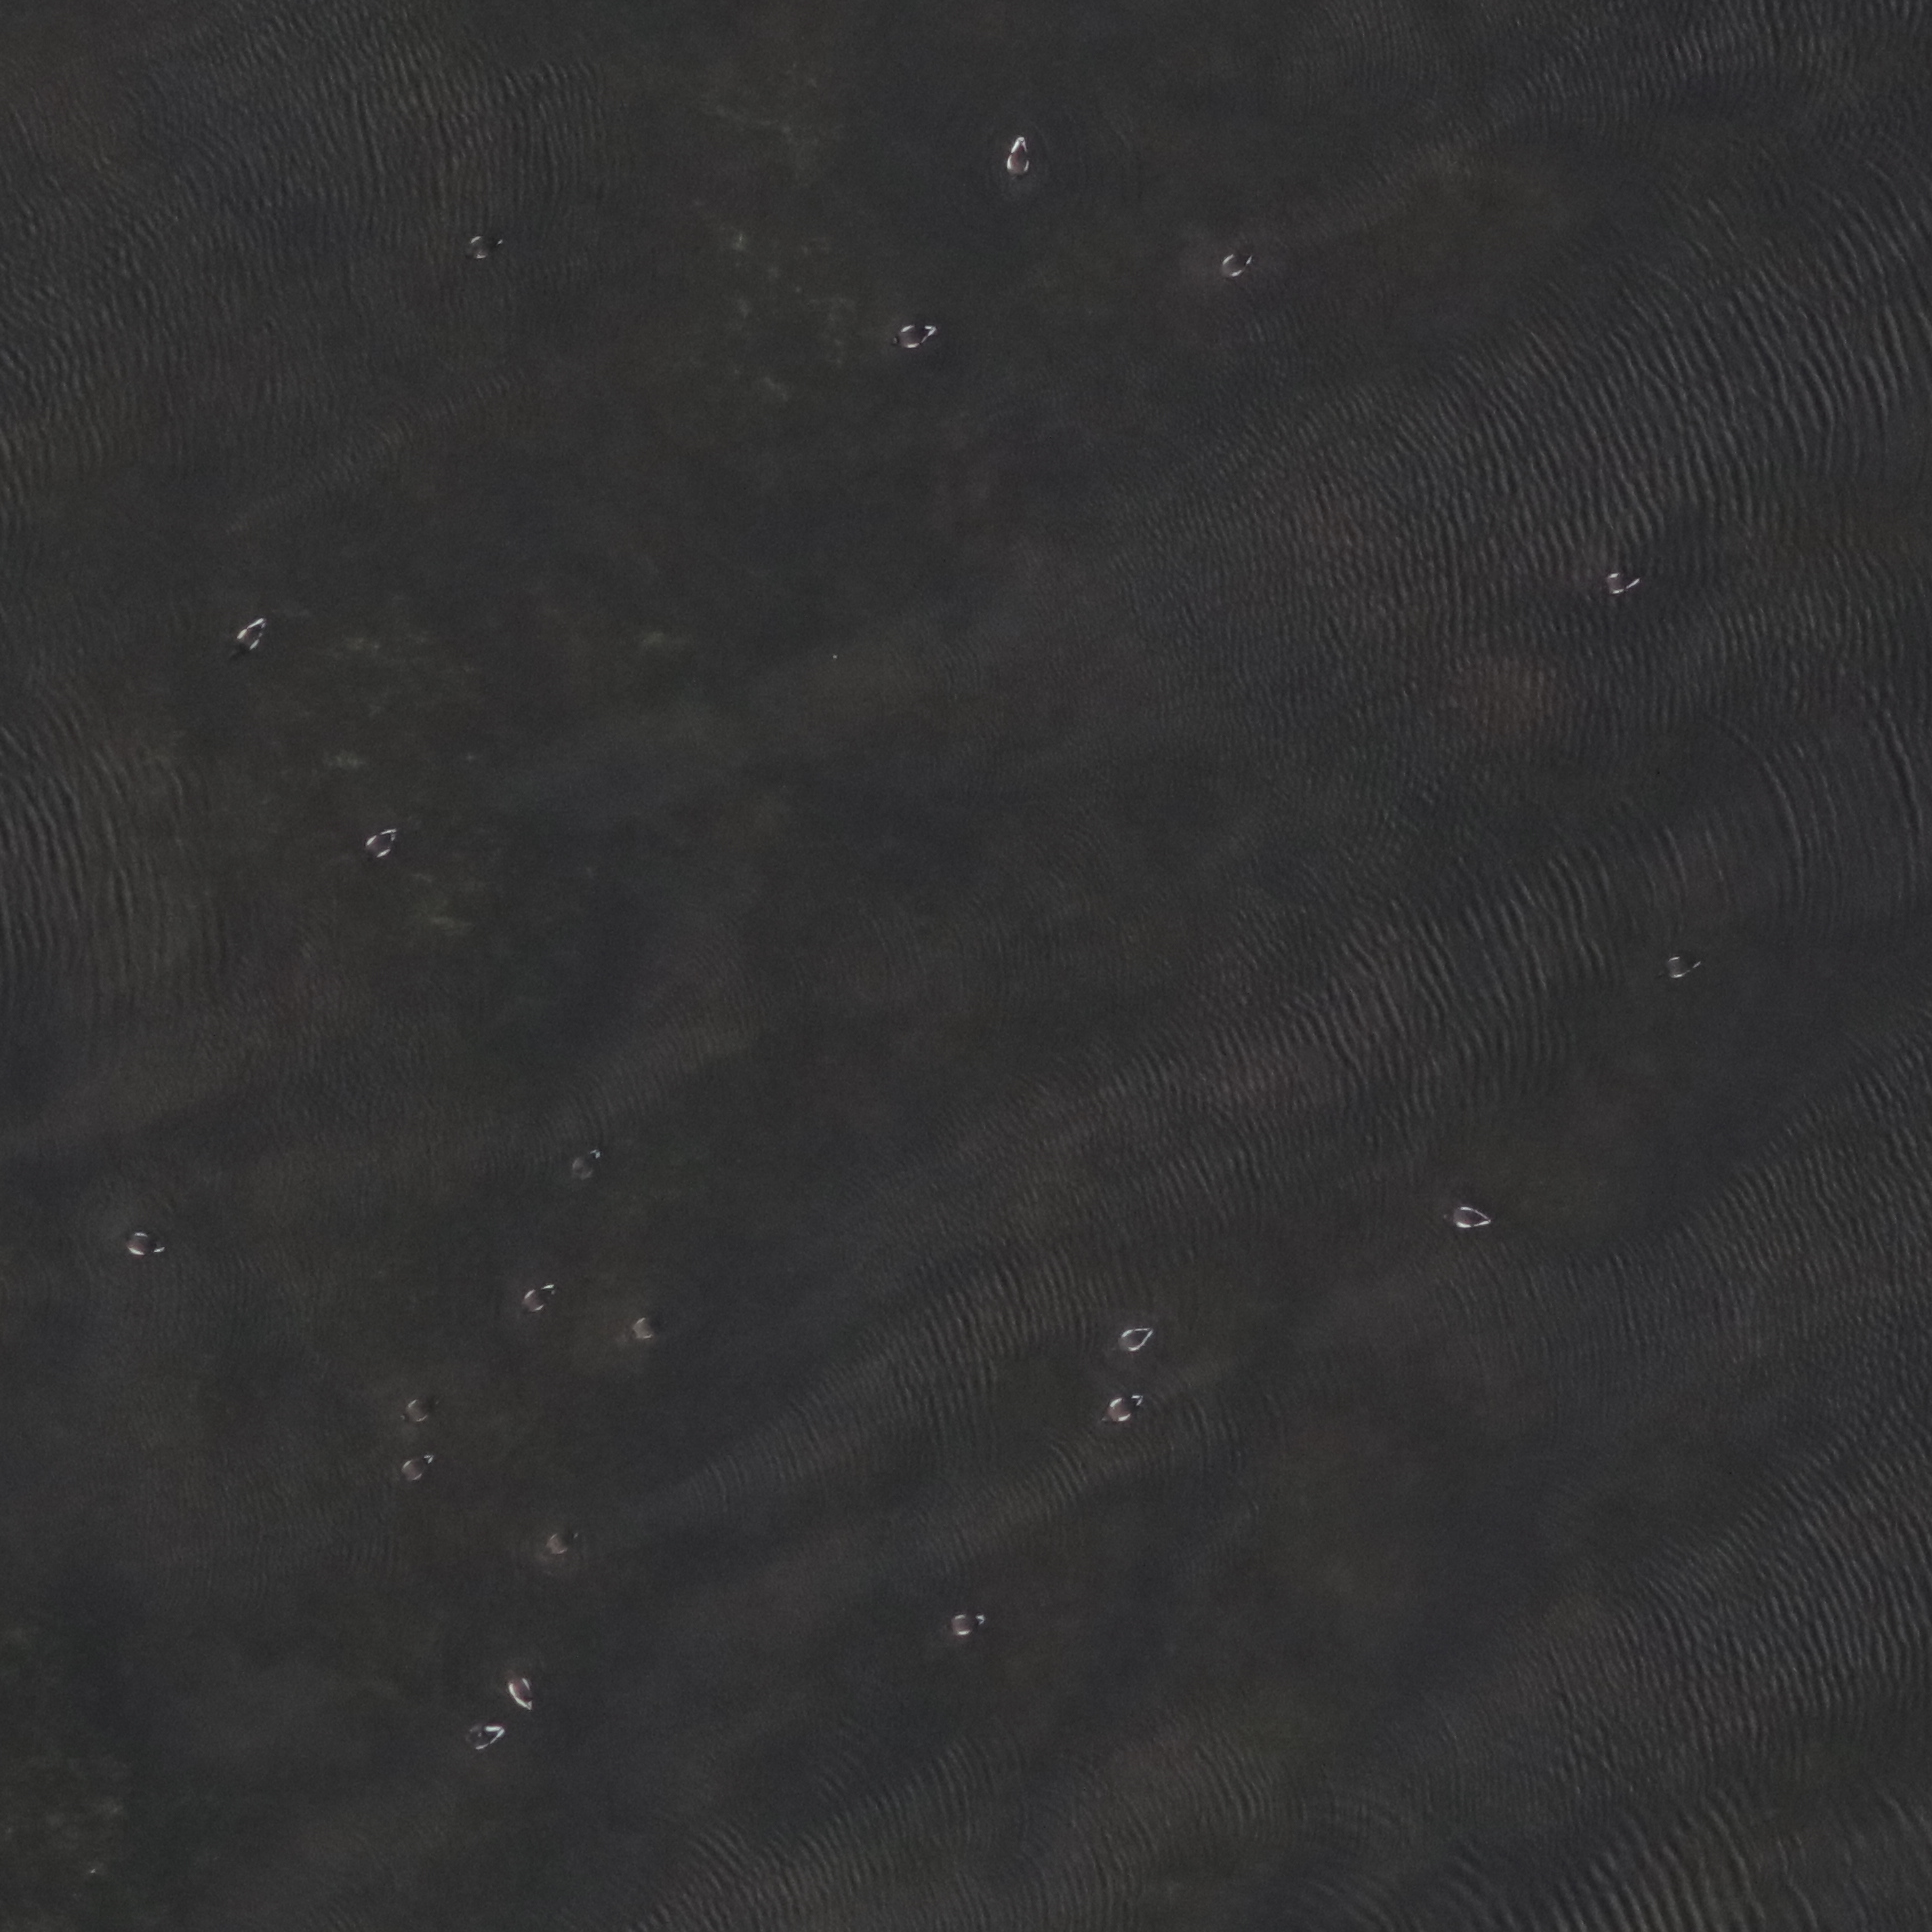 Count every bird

21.